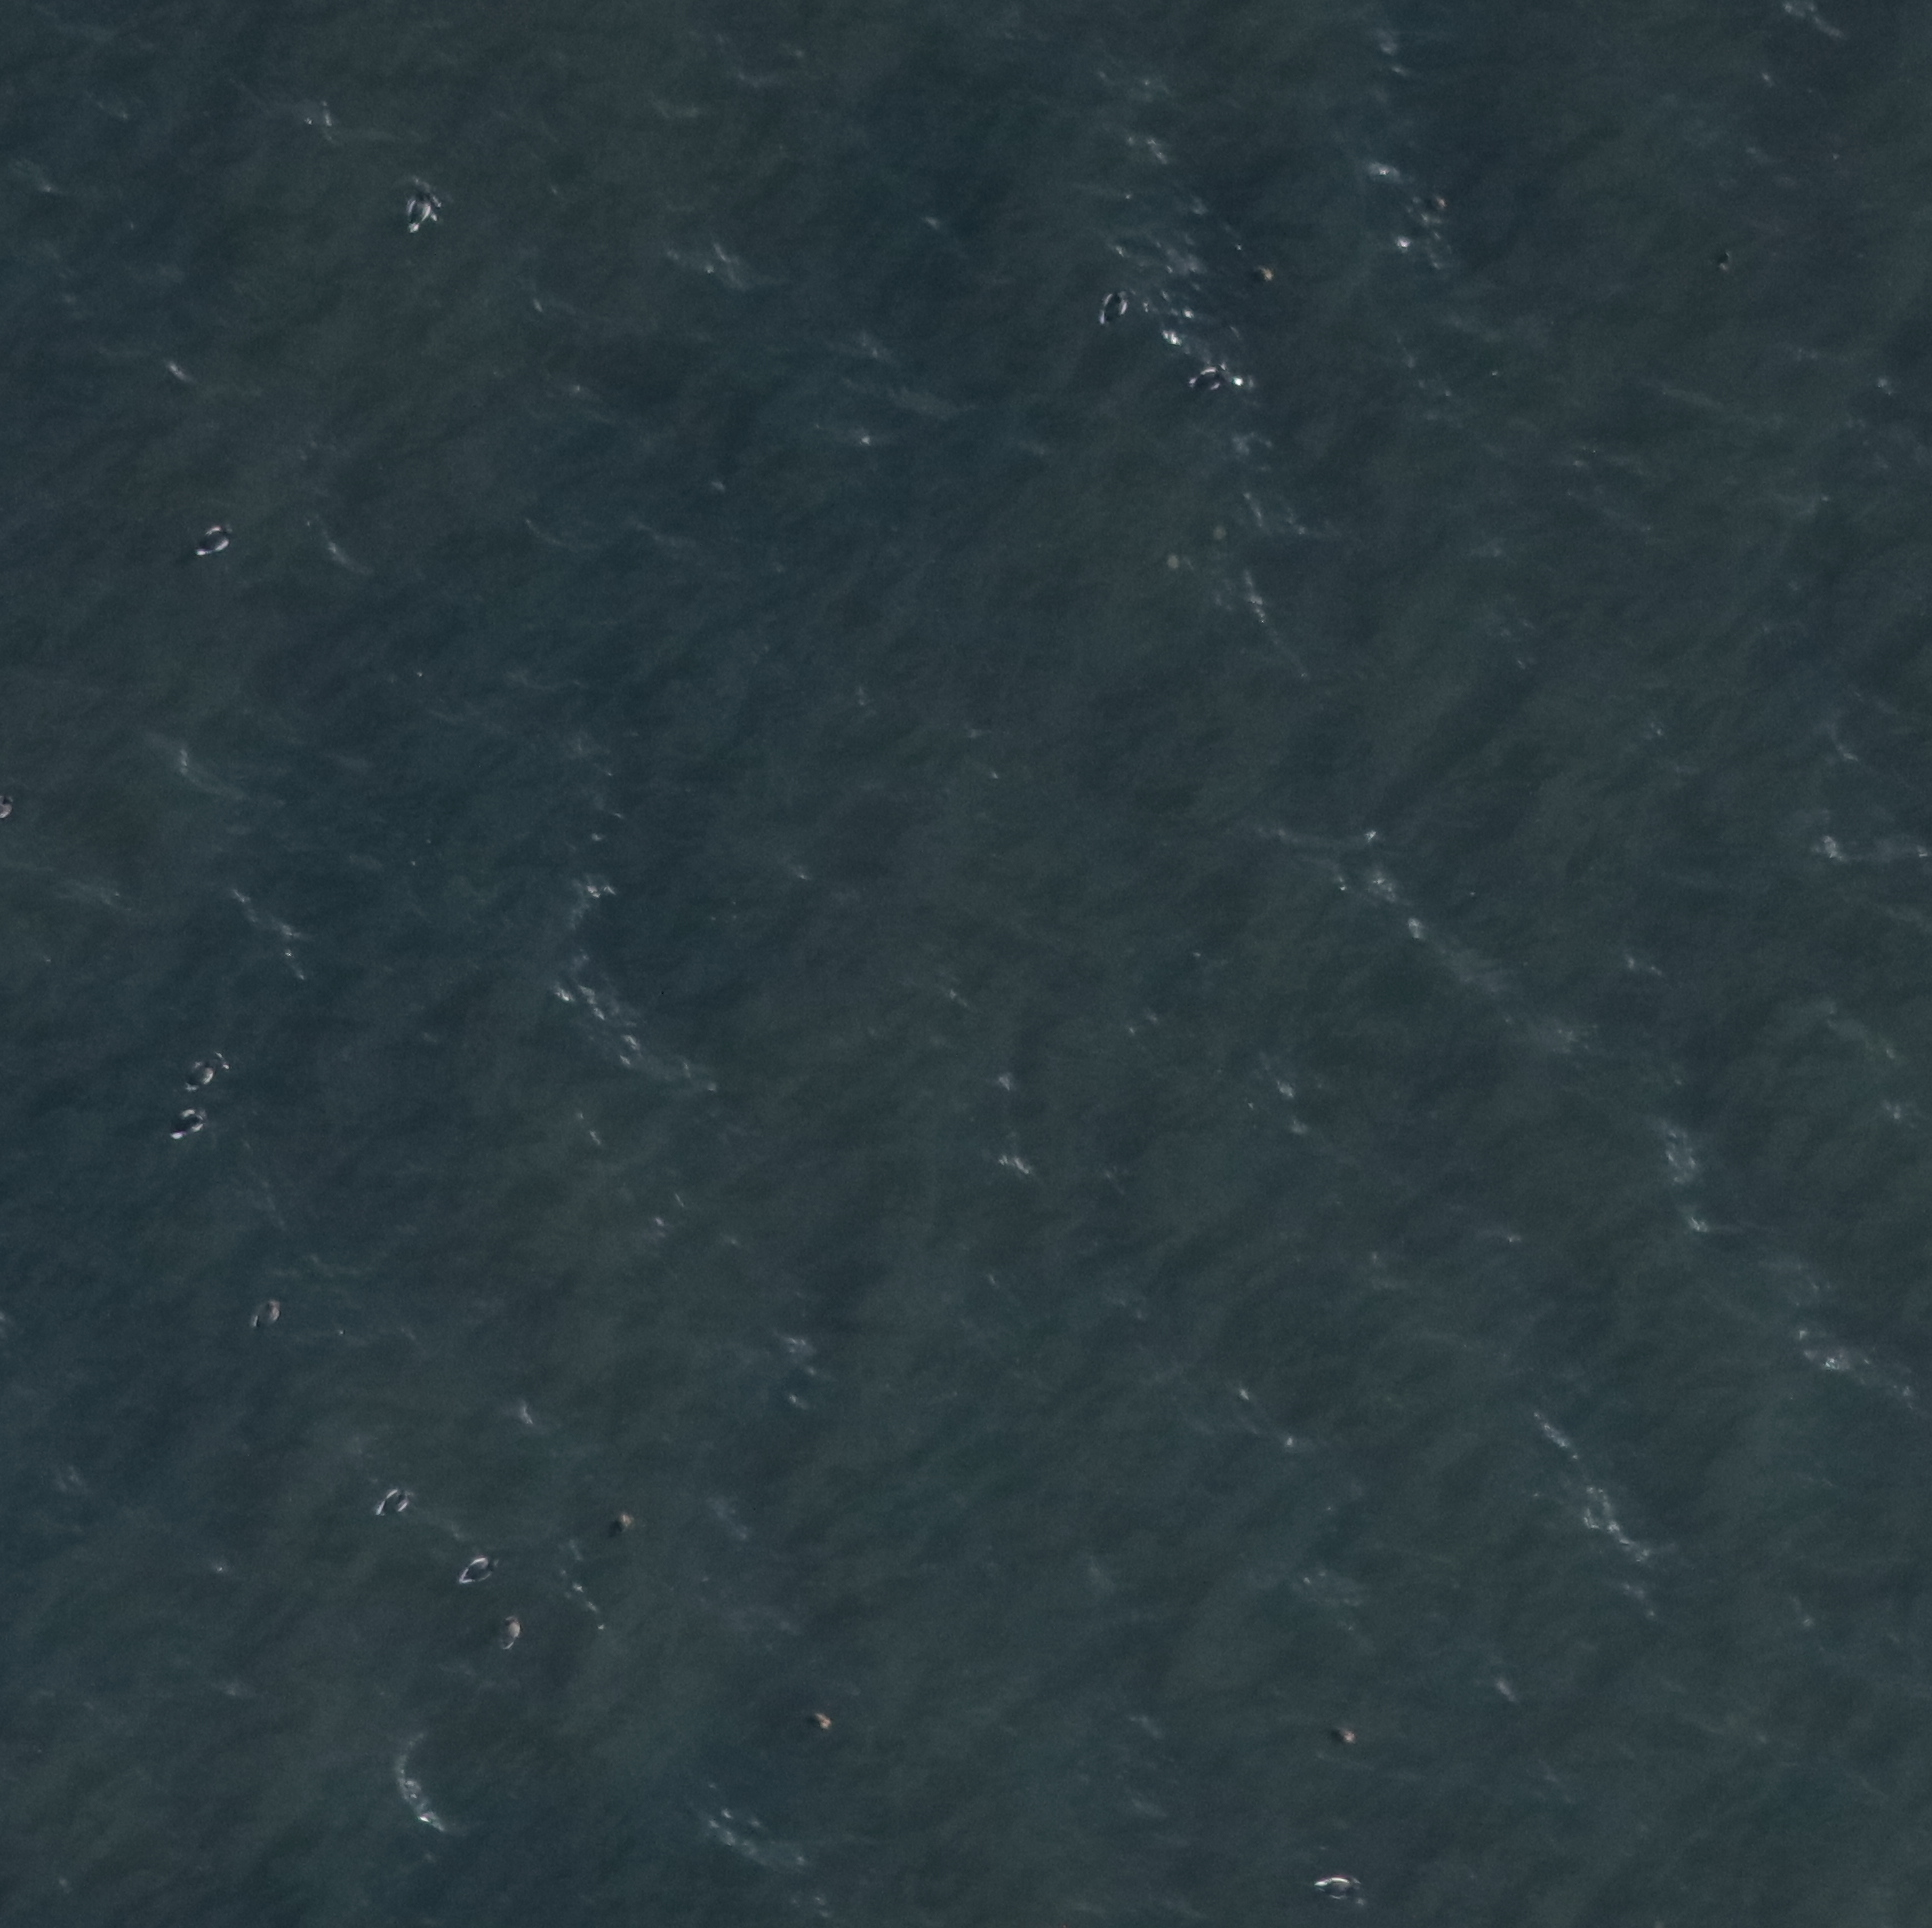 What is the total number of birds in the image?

14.